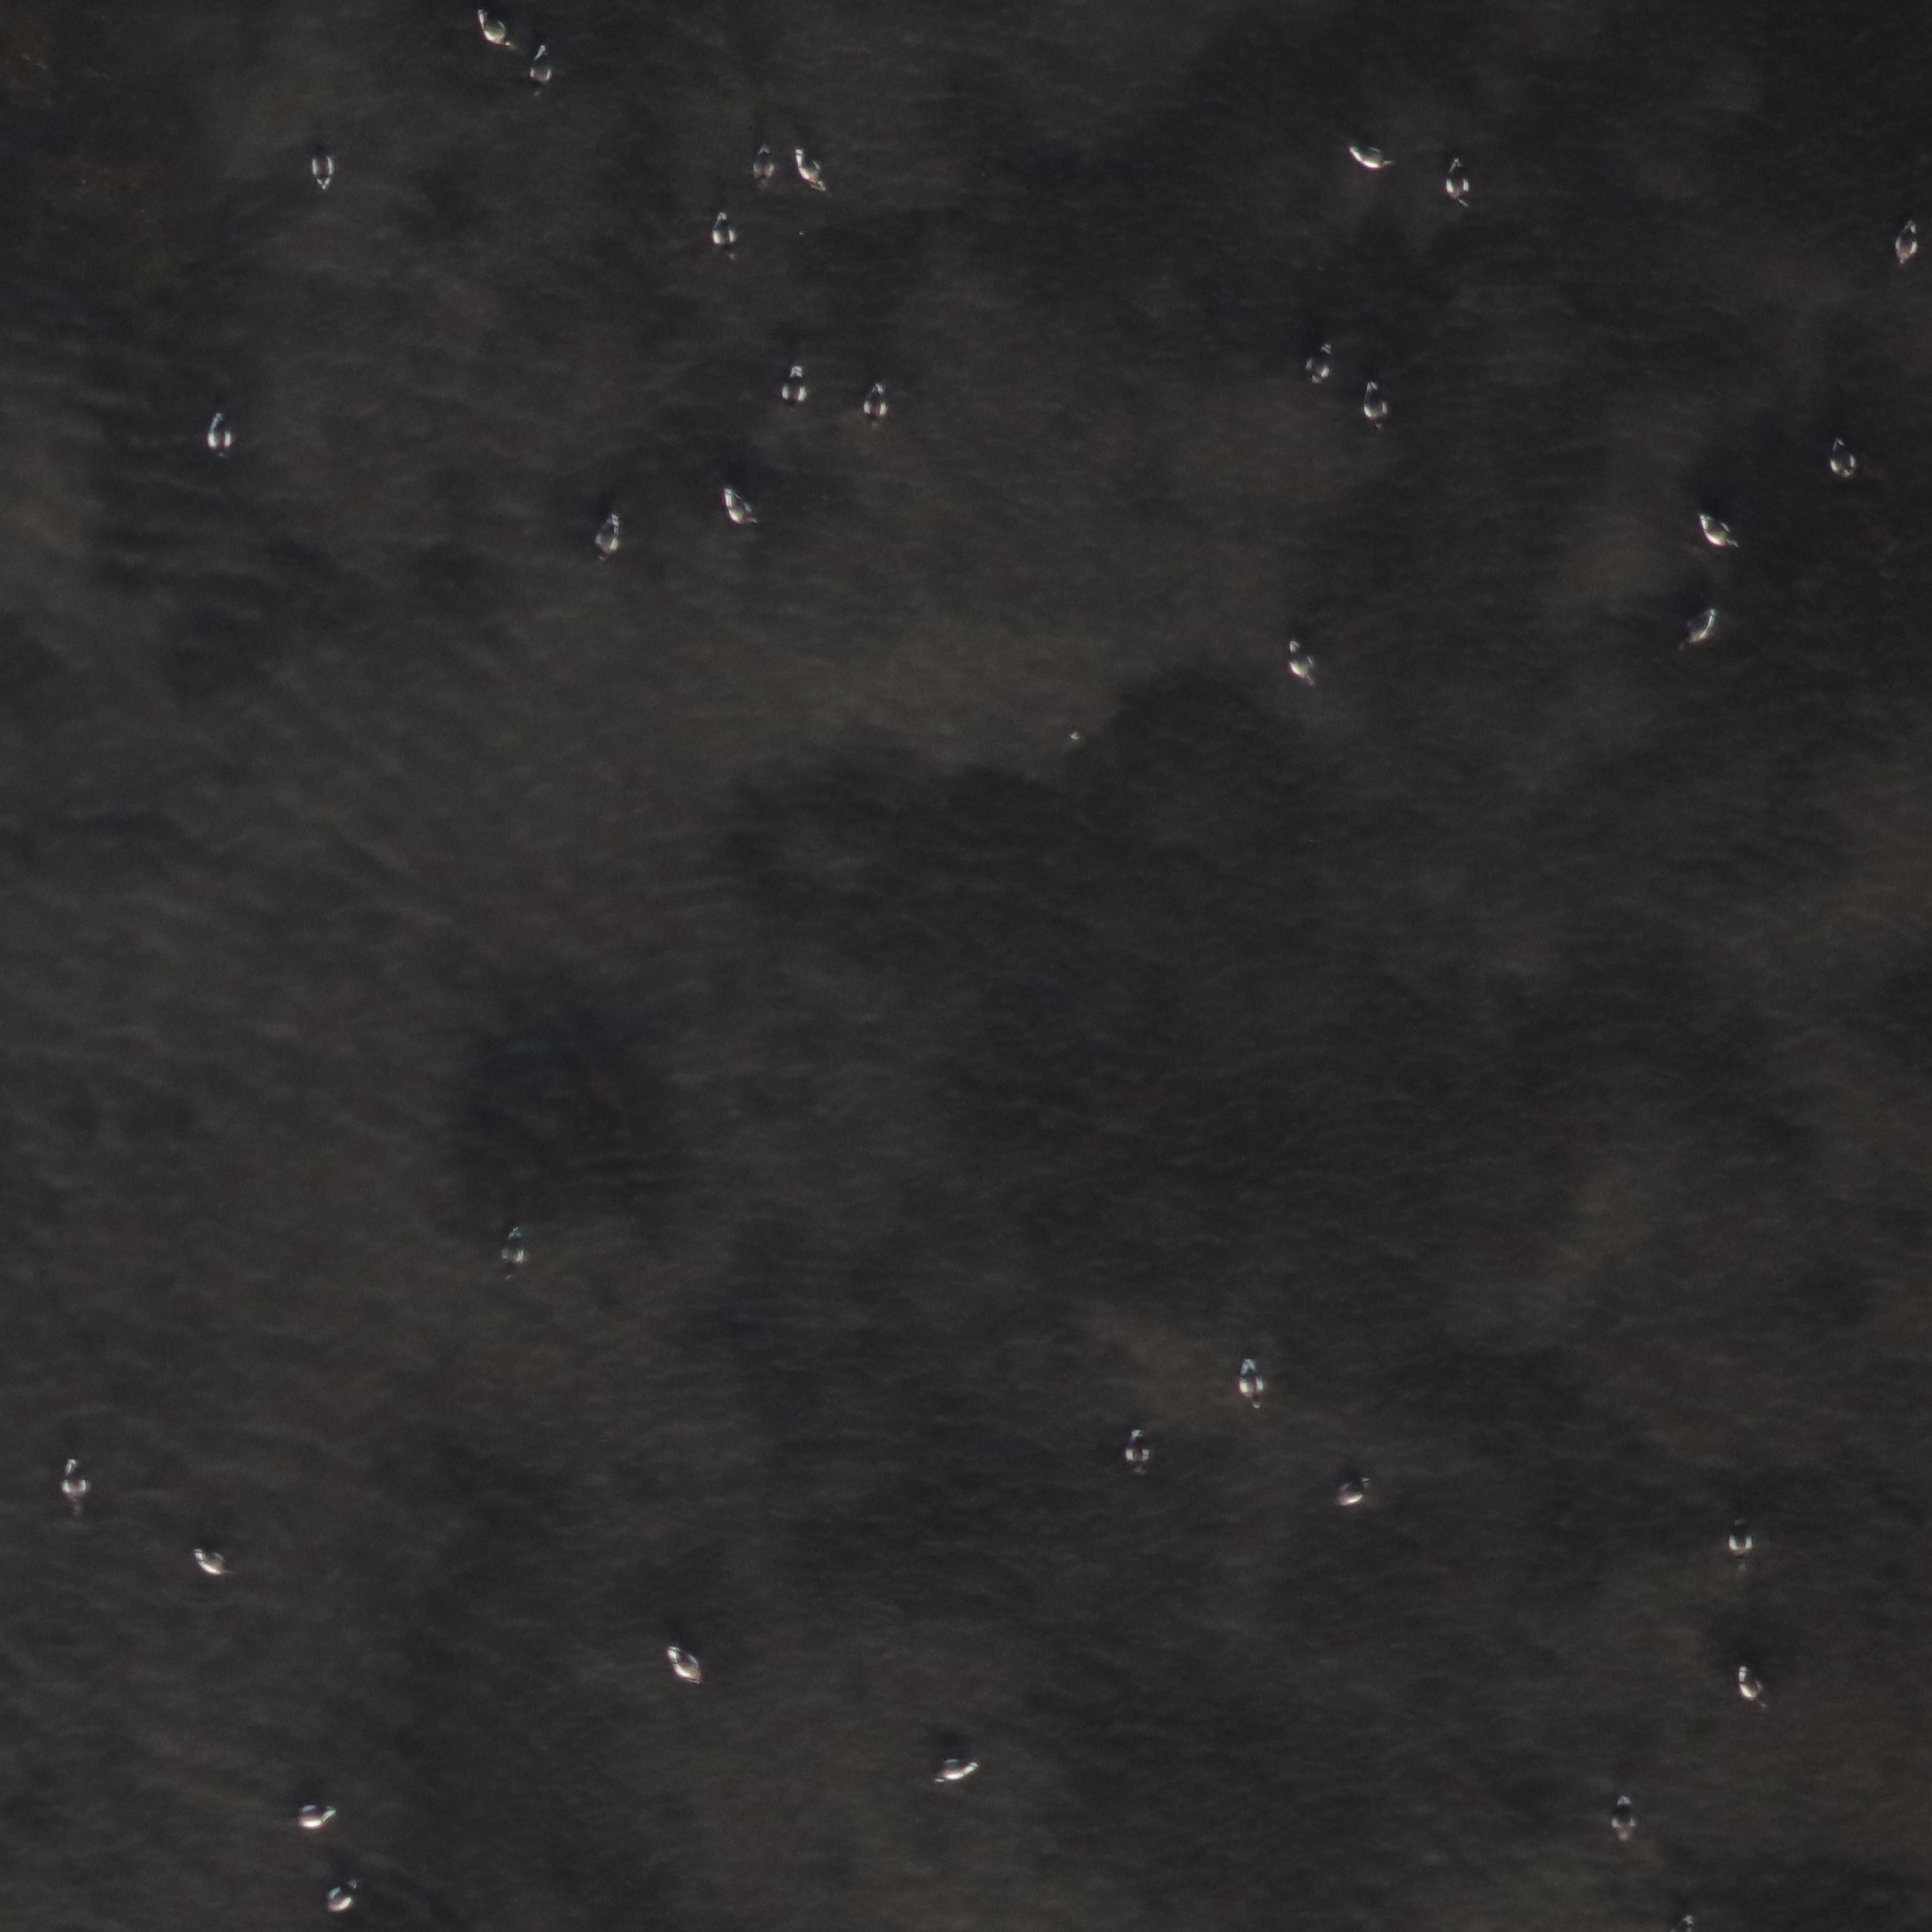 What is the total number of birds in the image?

33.